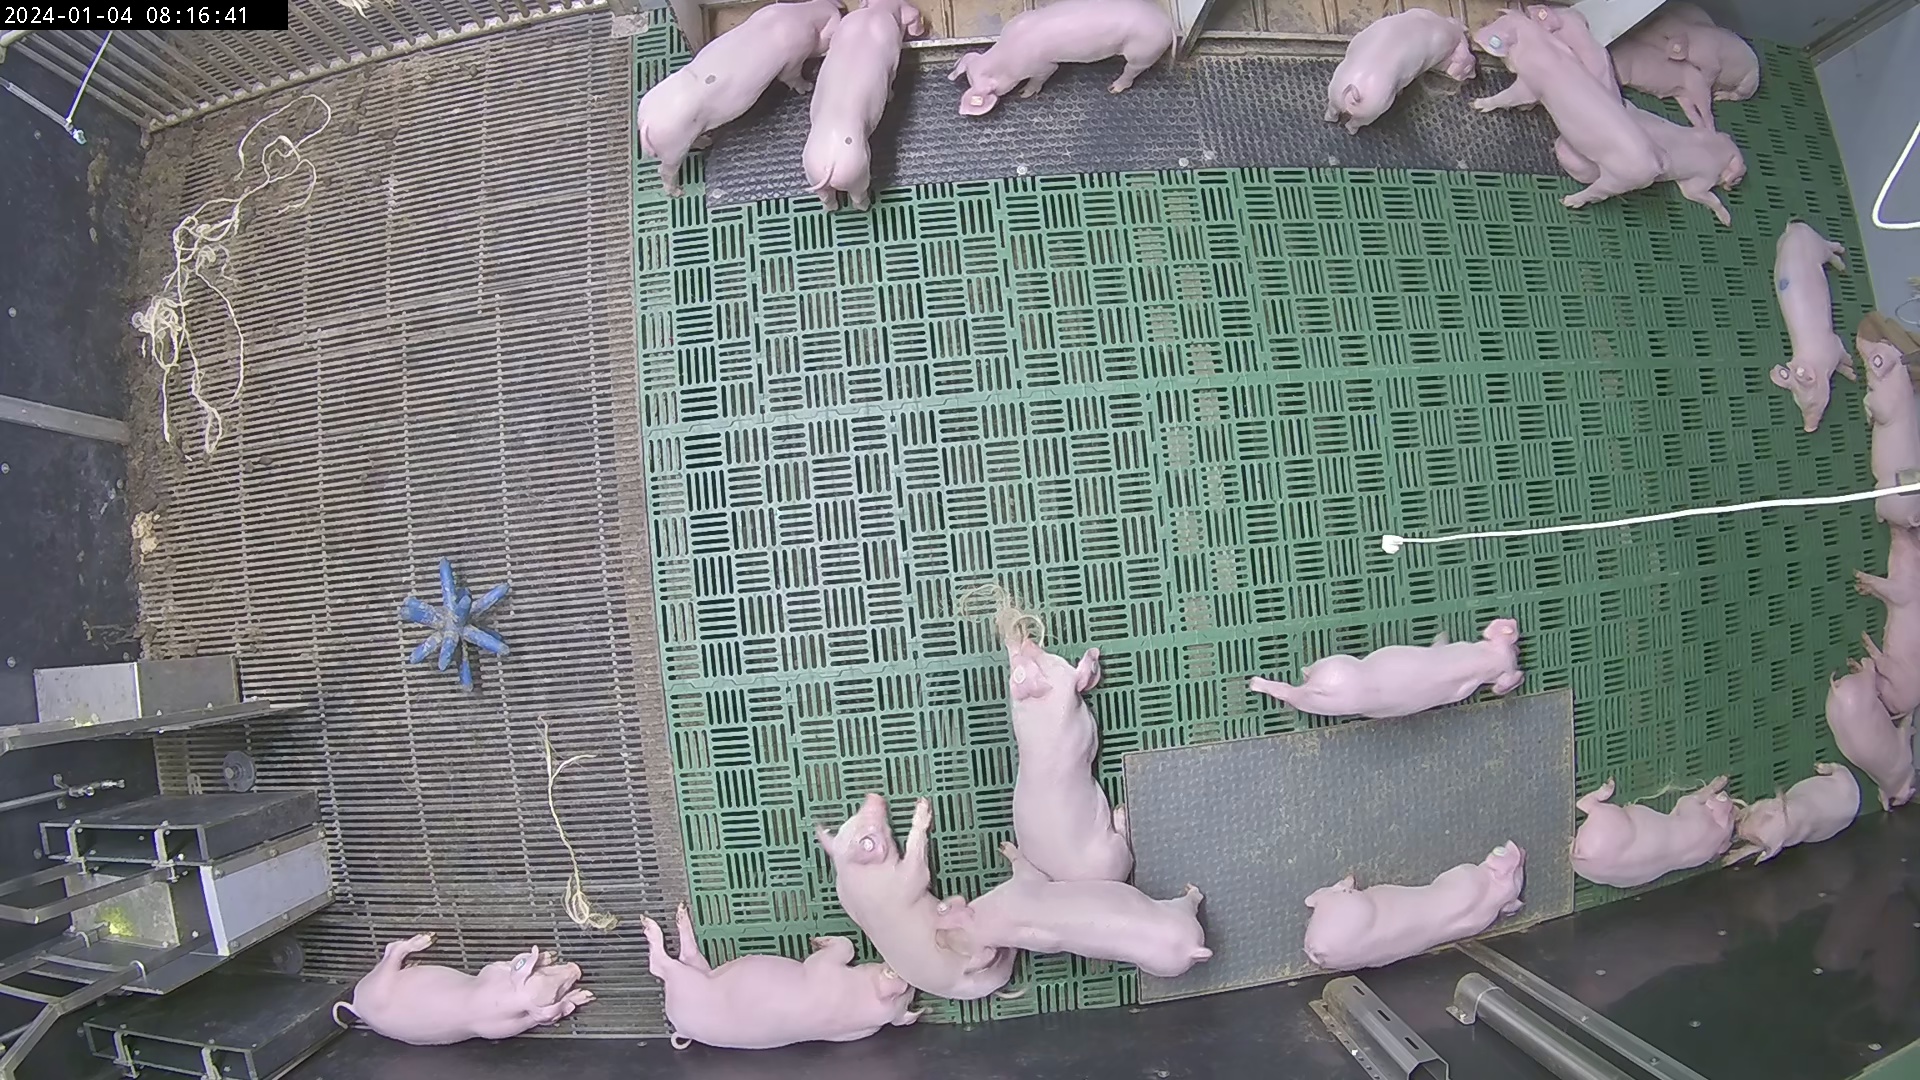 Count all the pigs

23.